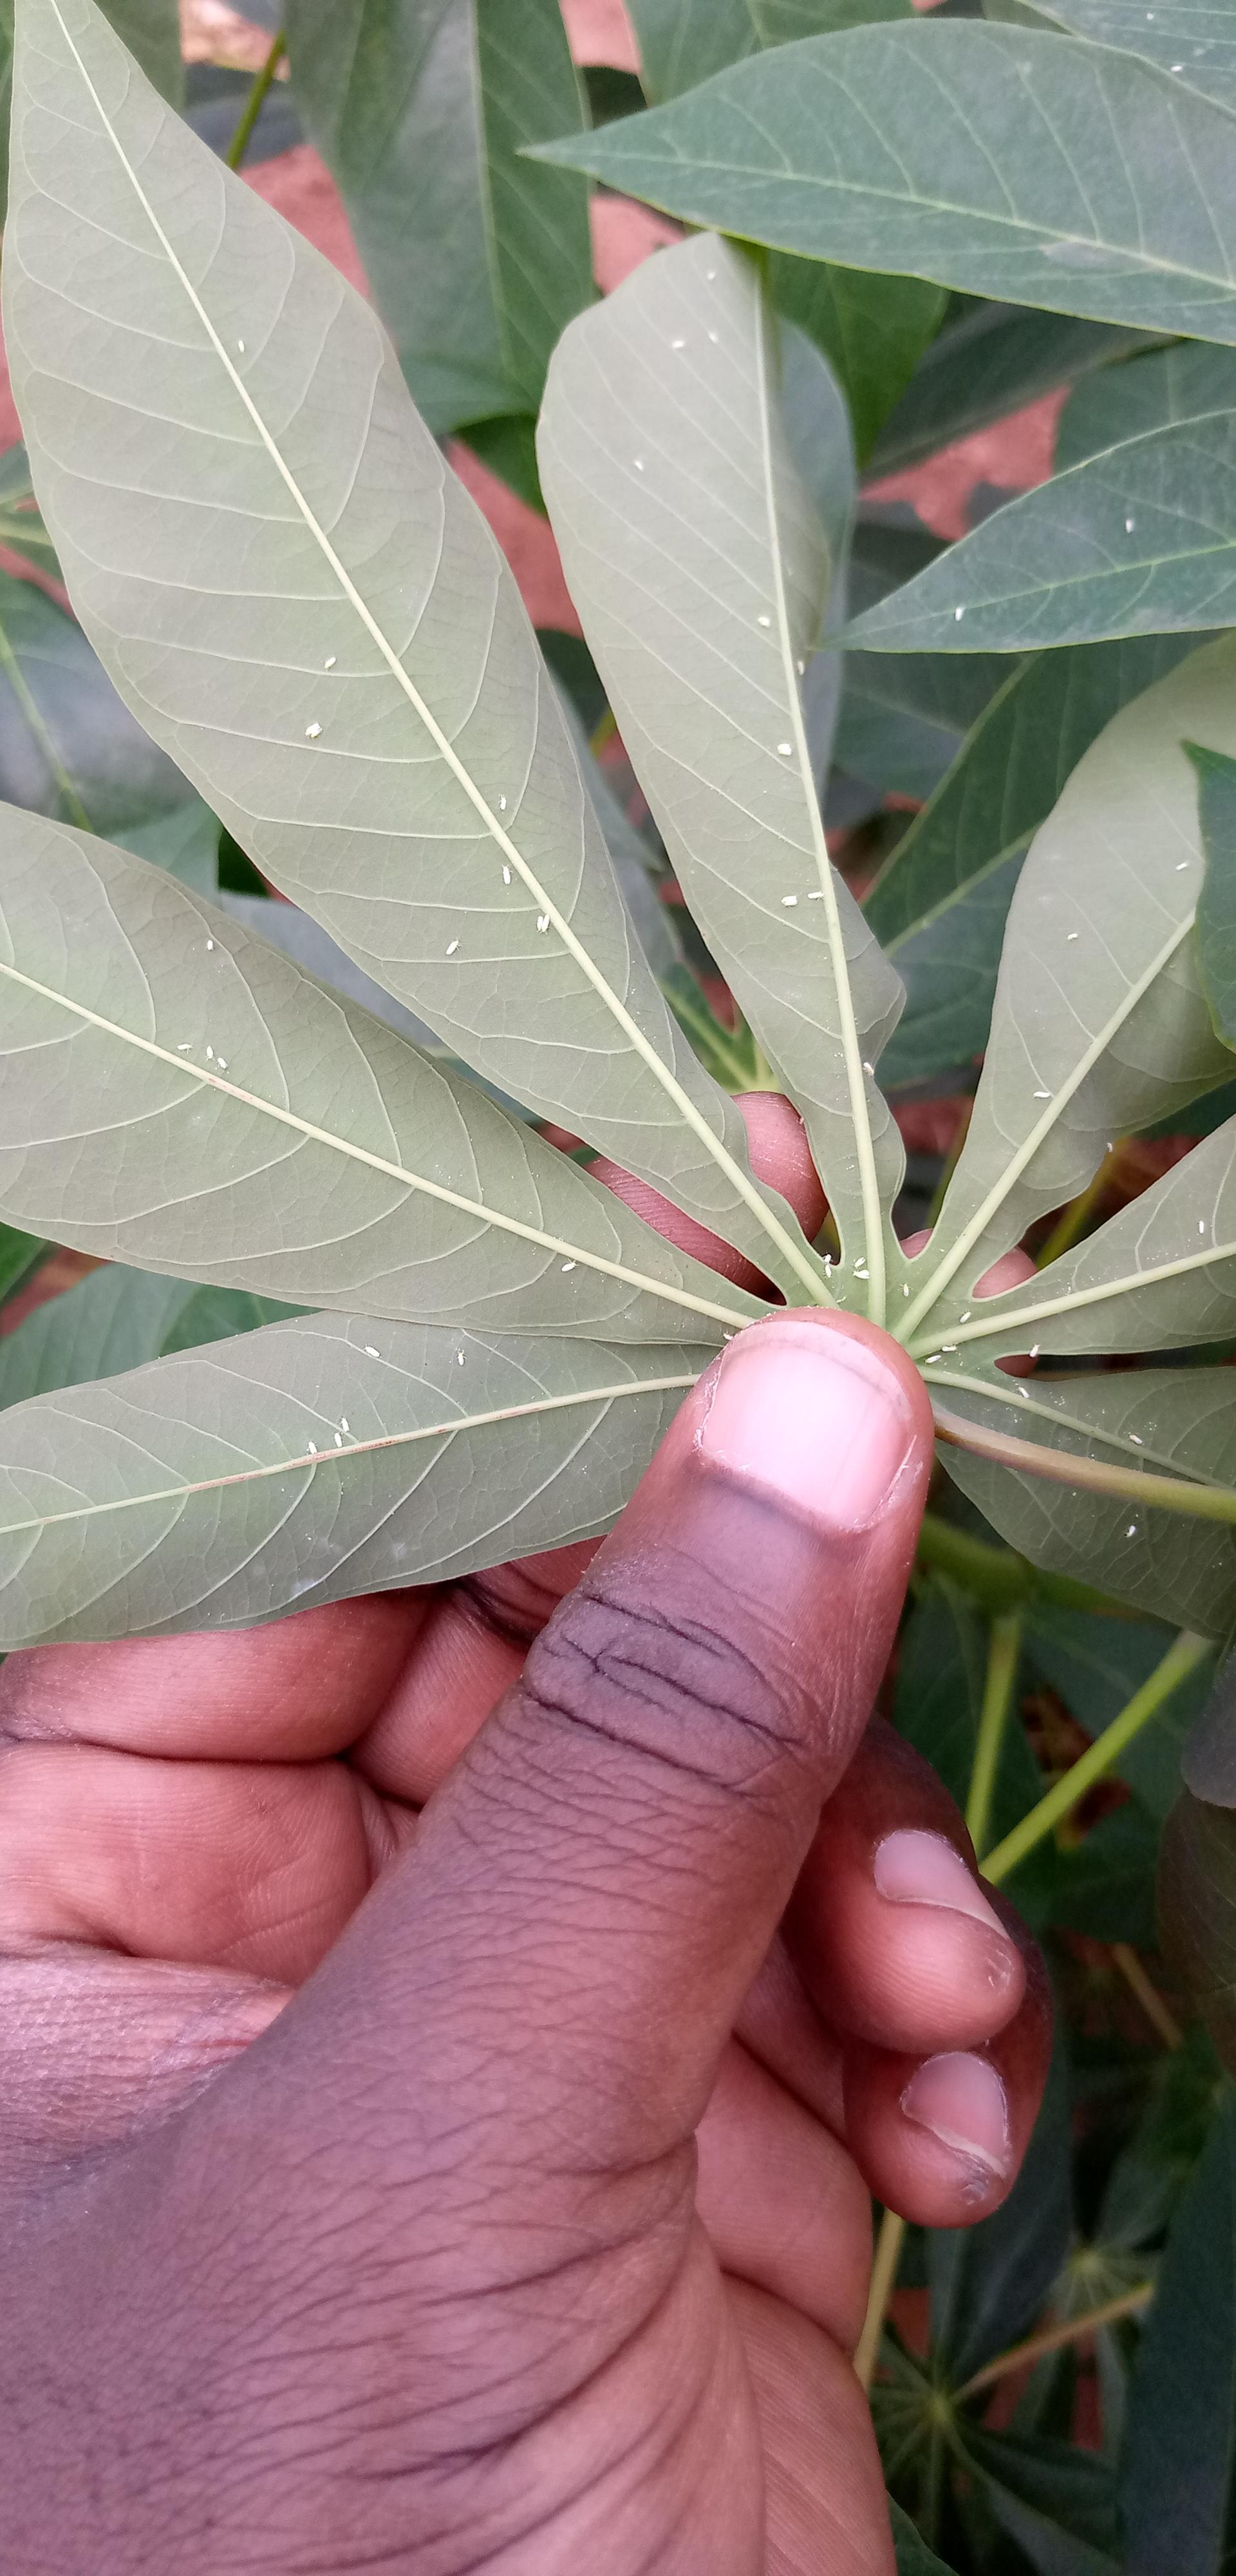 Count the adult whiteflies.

41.